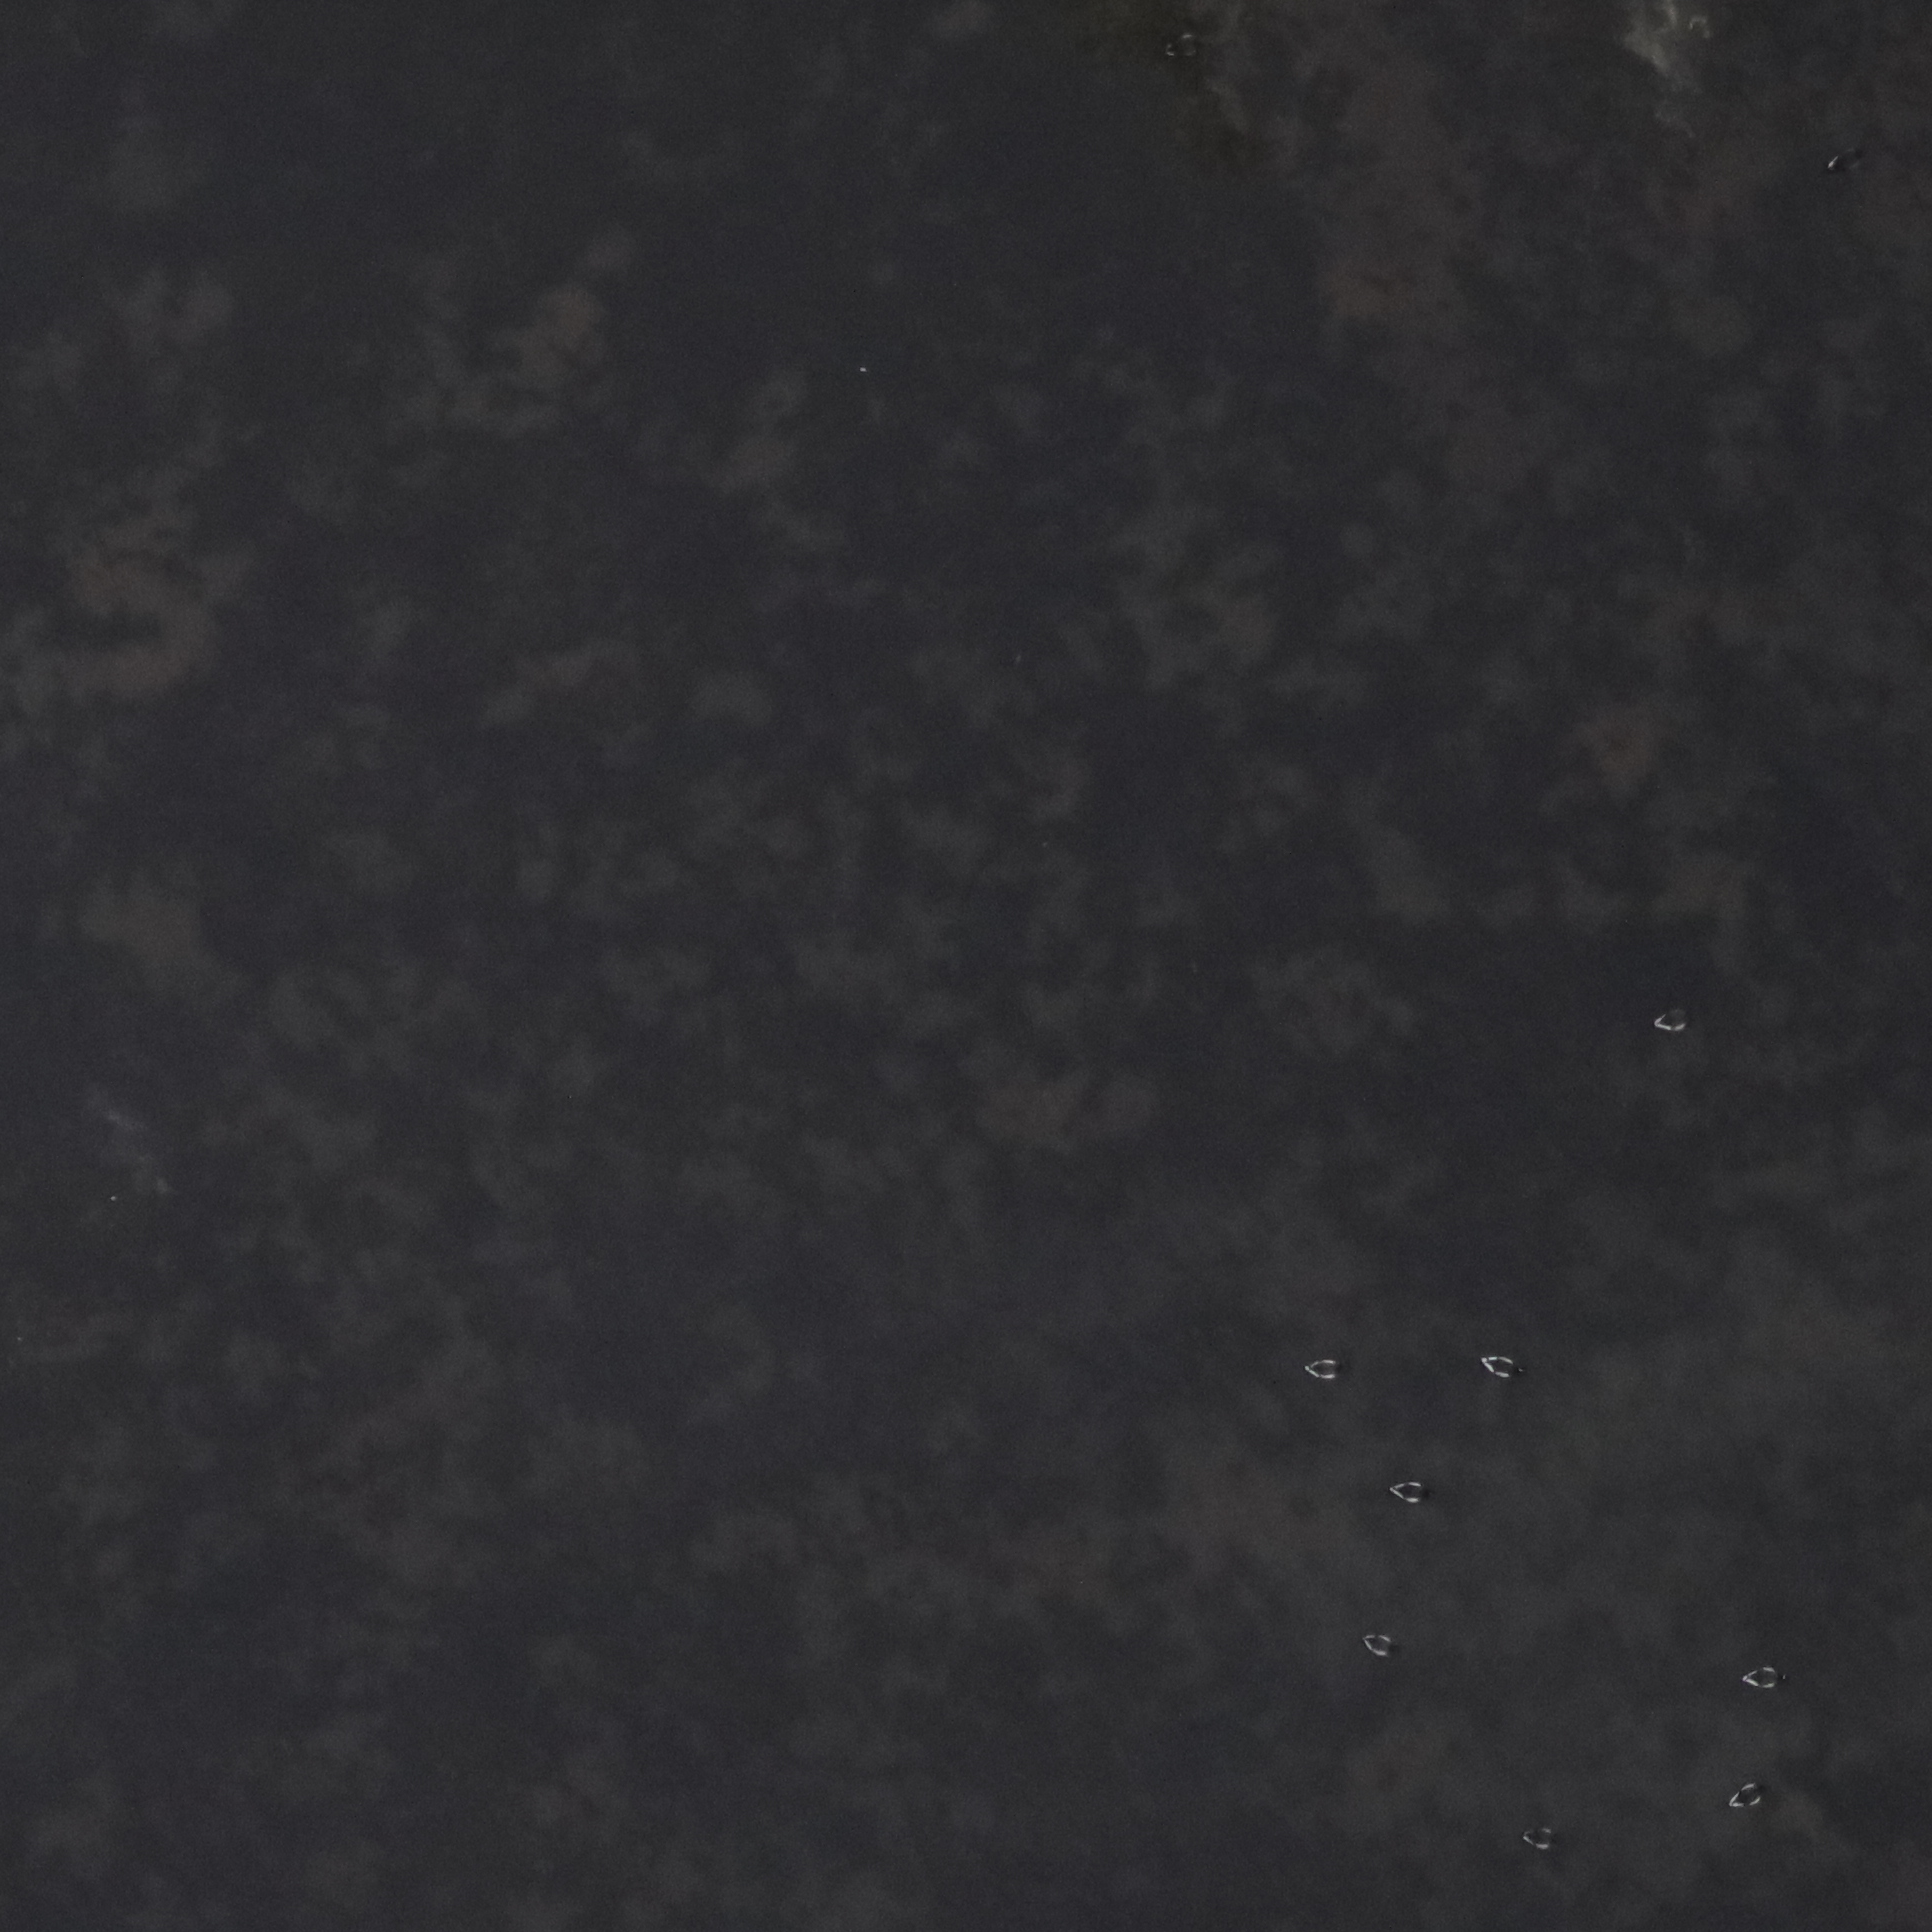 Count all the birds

10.